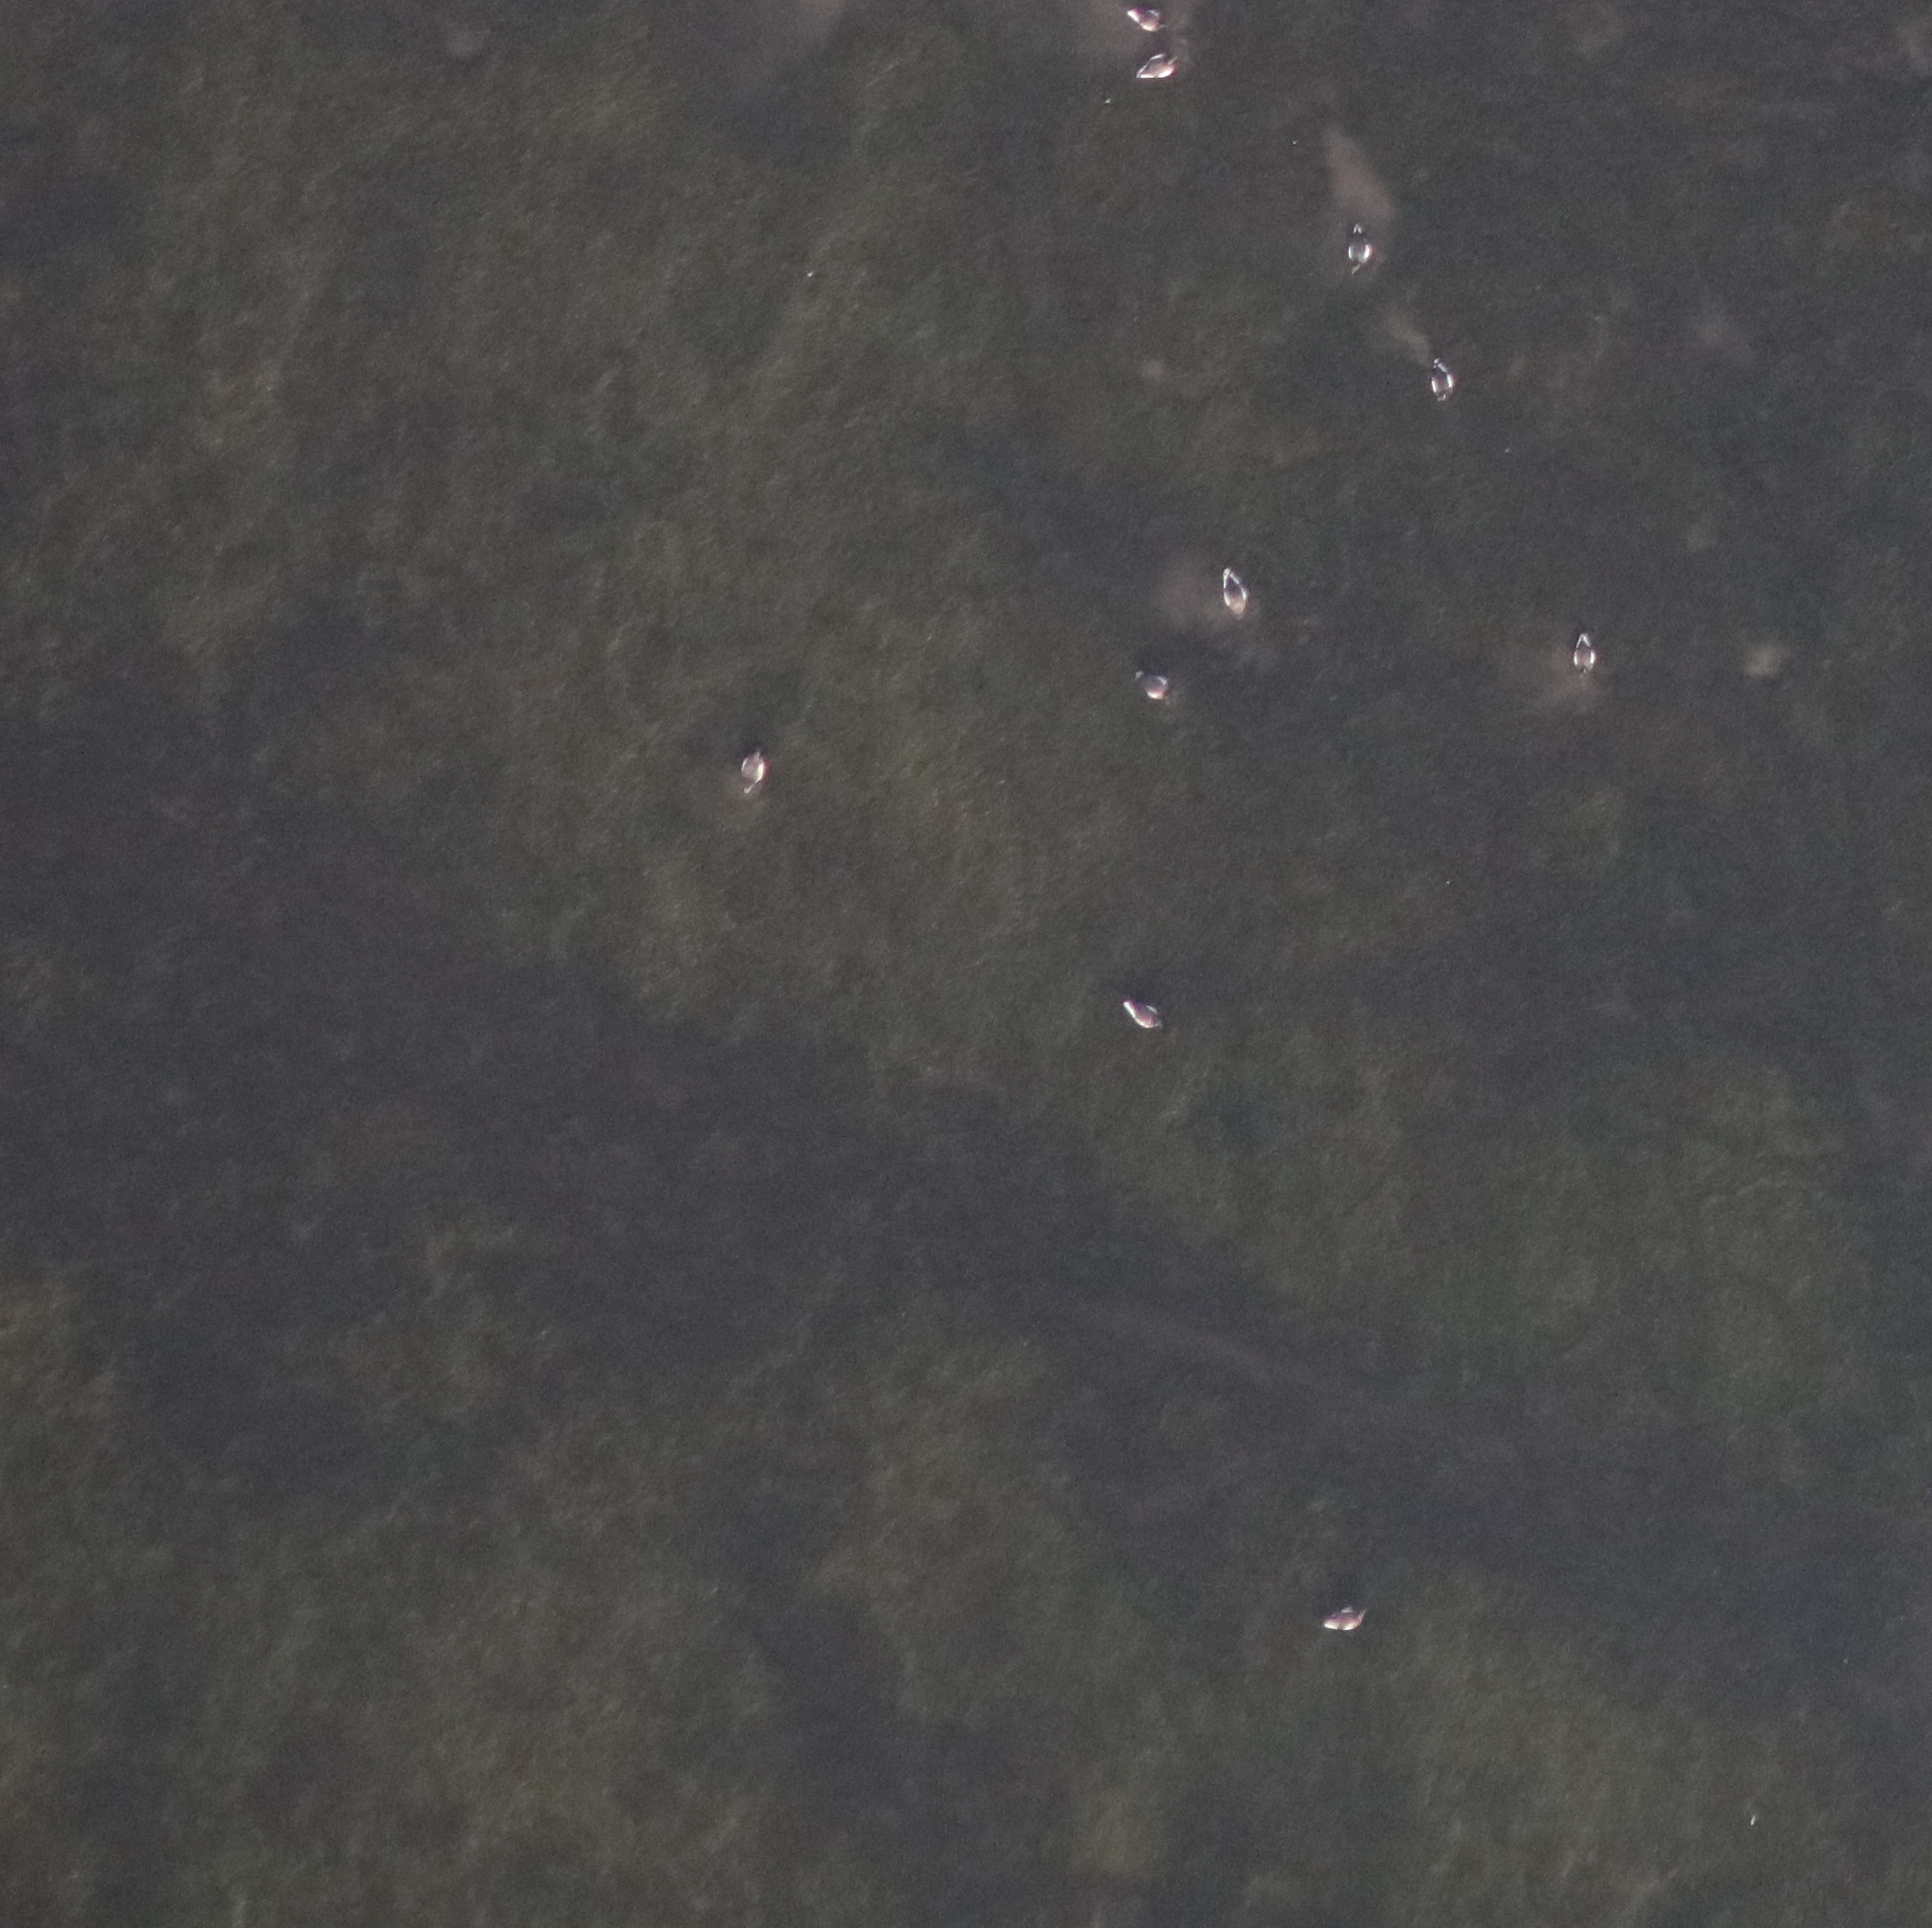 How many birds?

10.